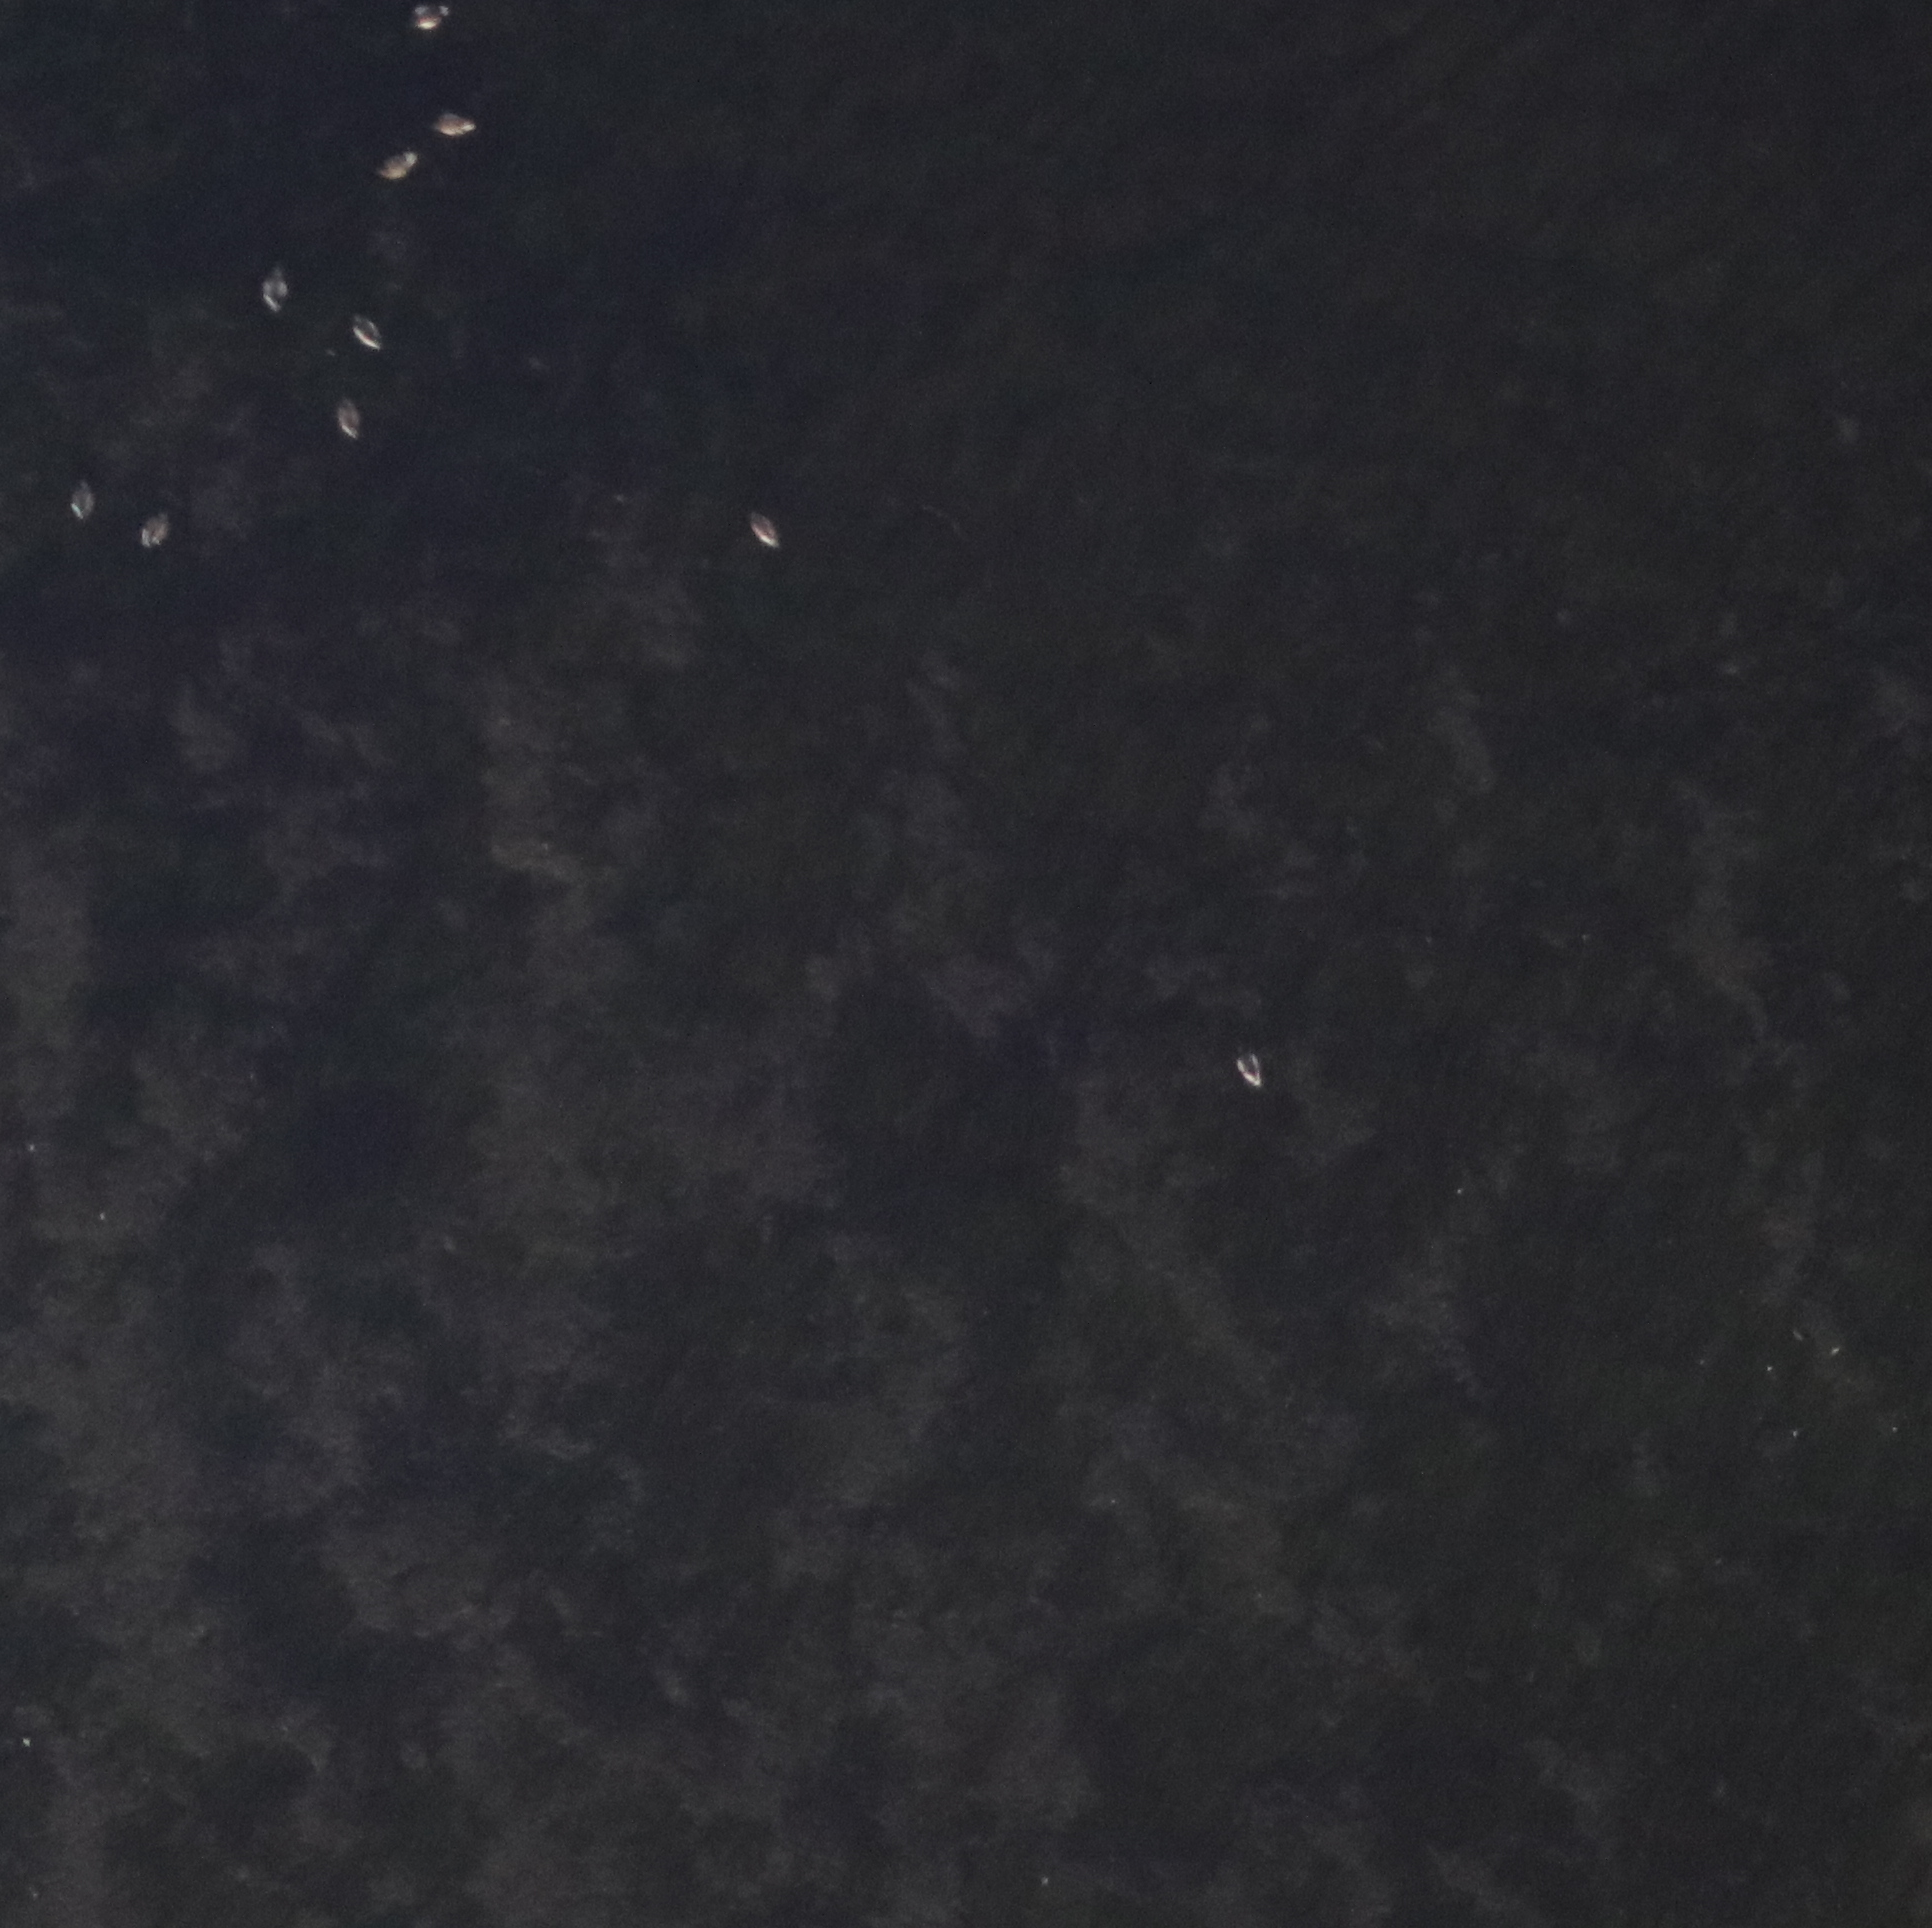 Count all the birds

10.